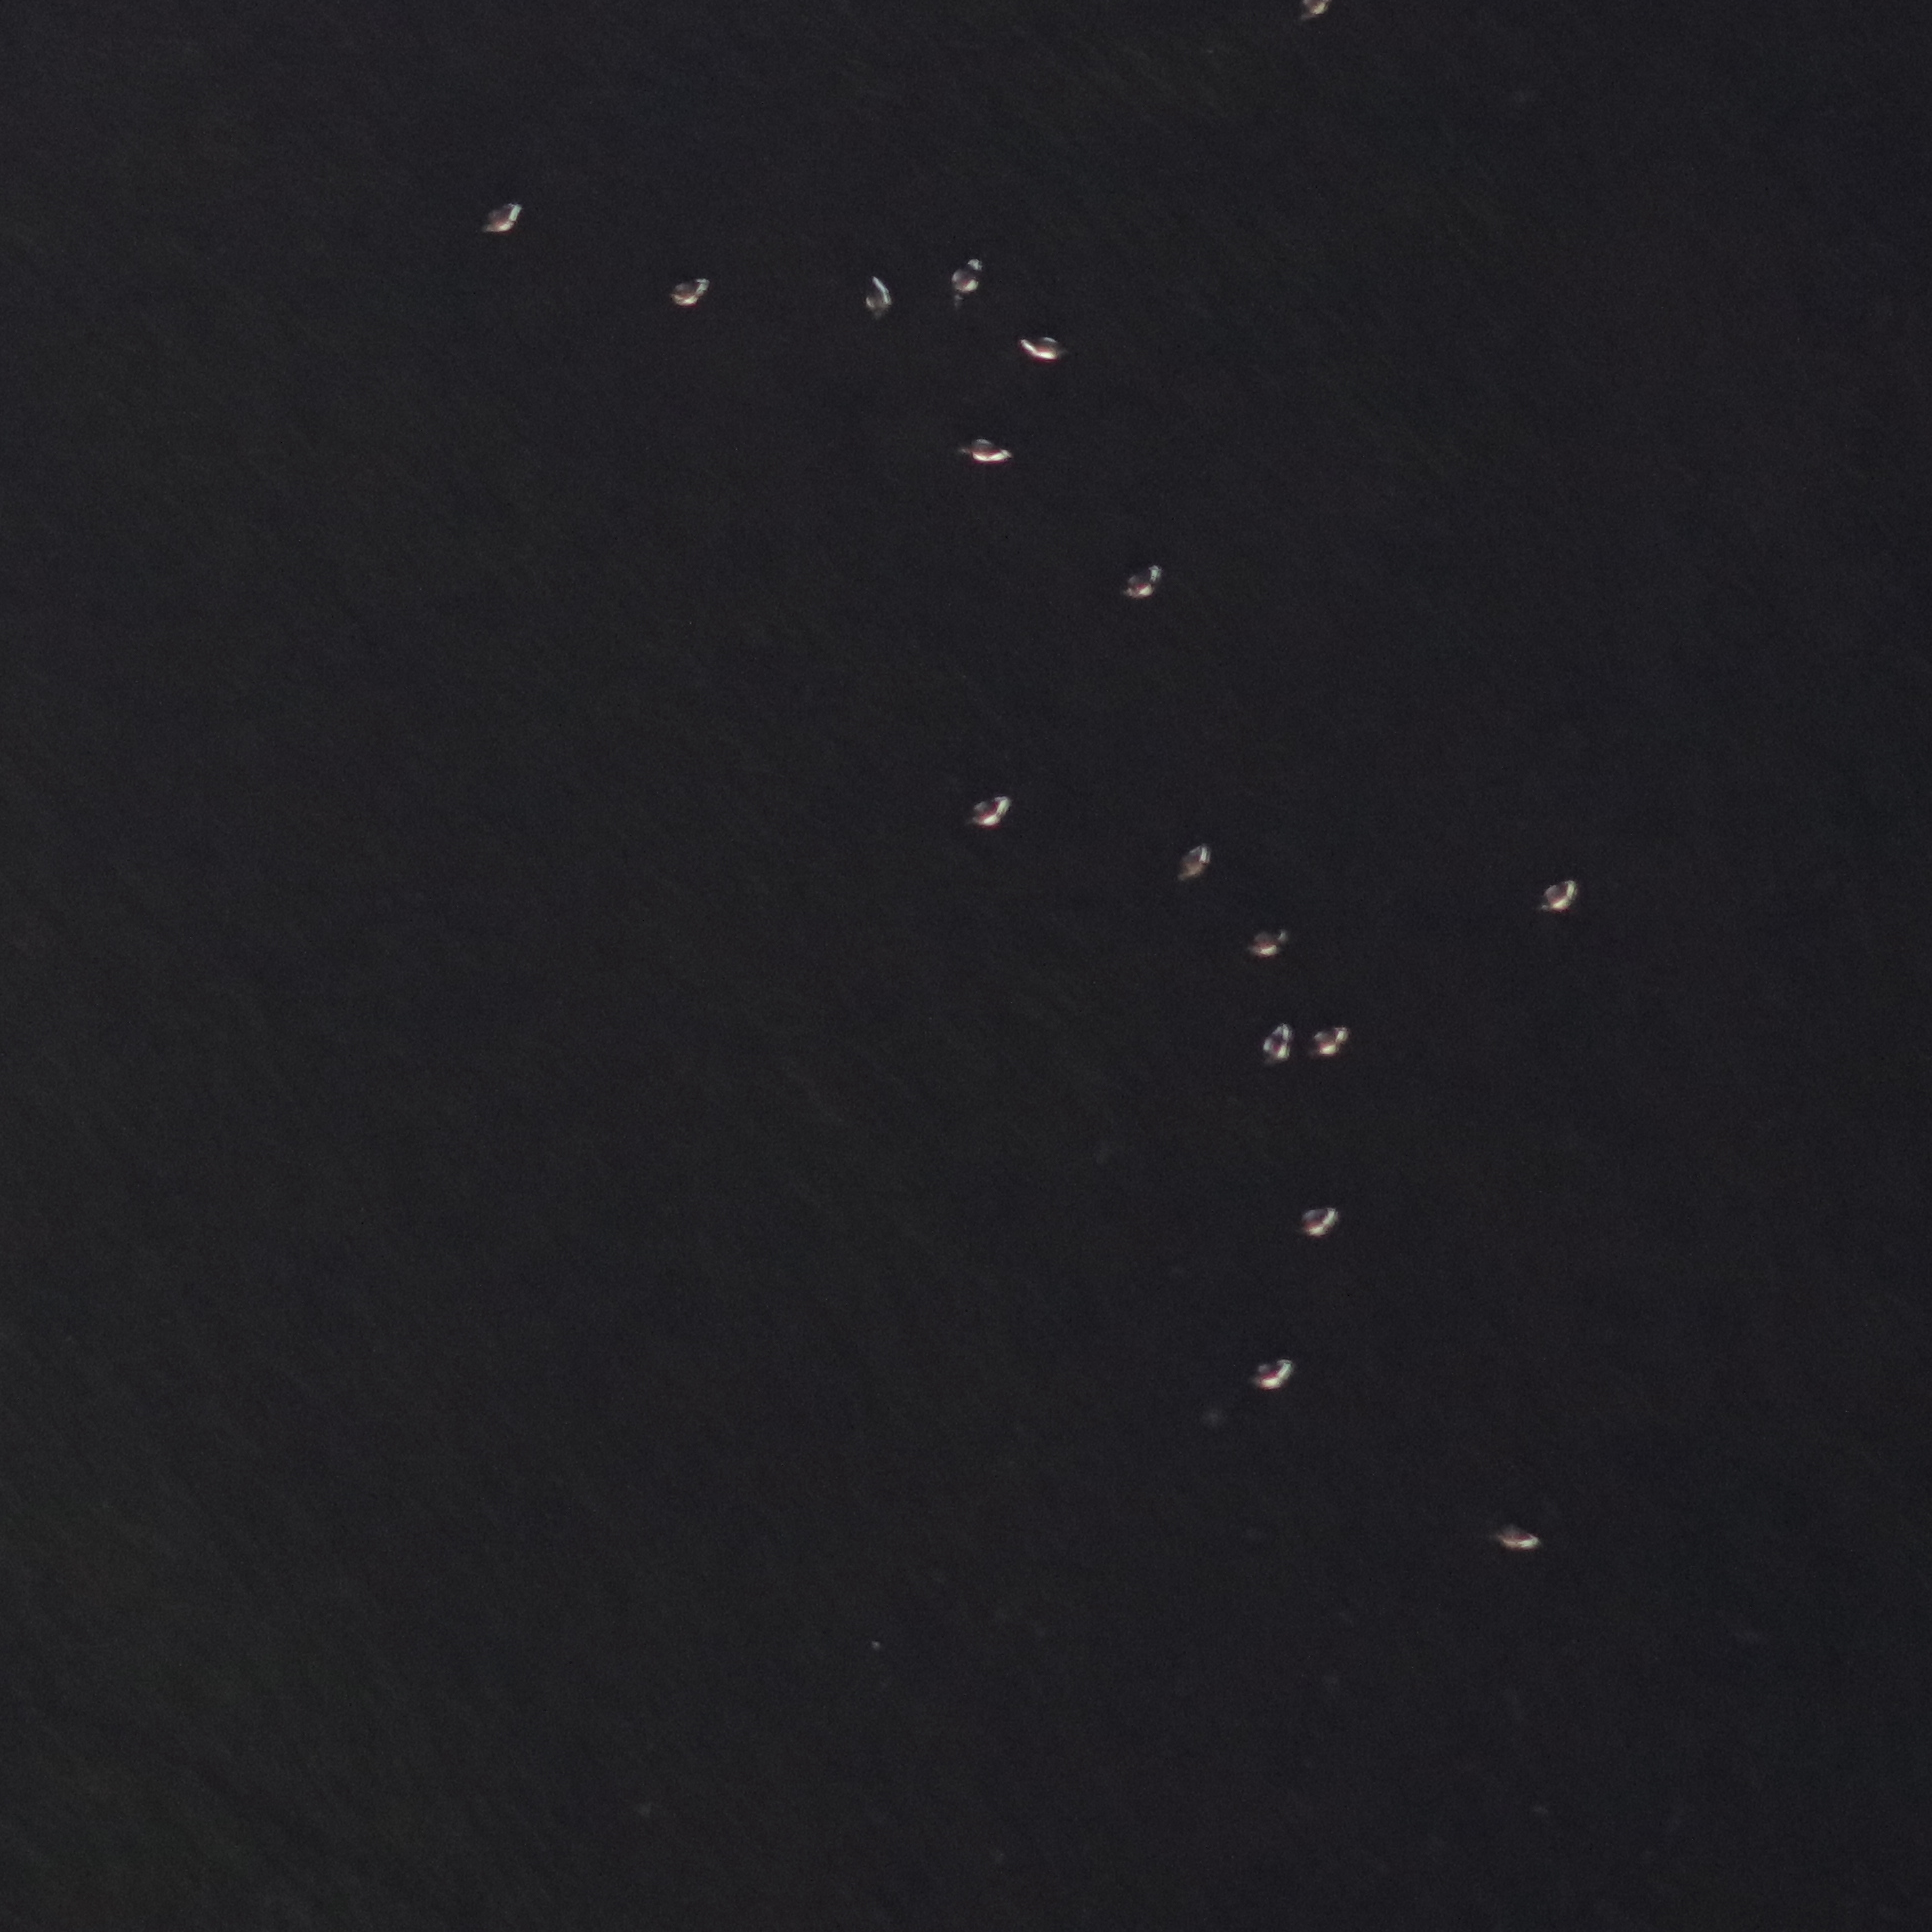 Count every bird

17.